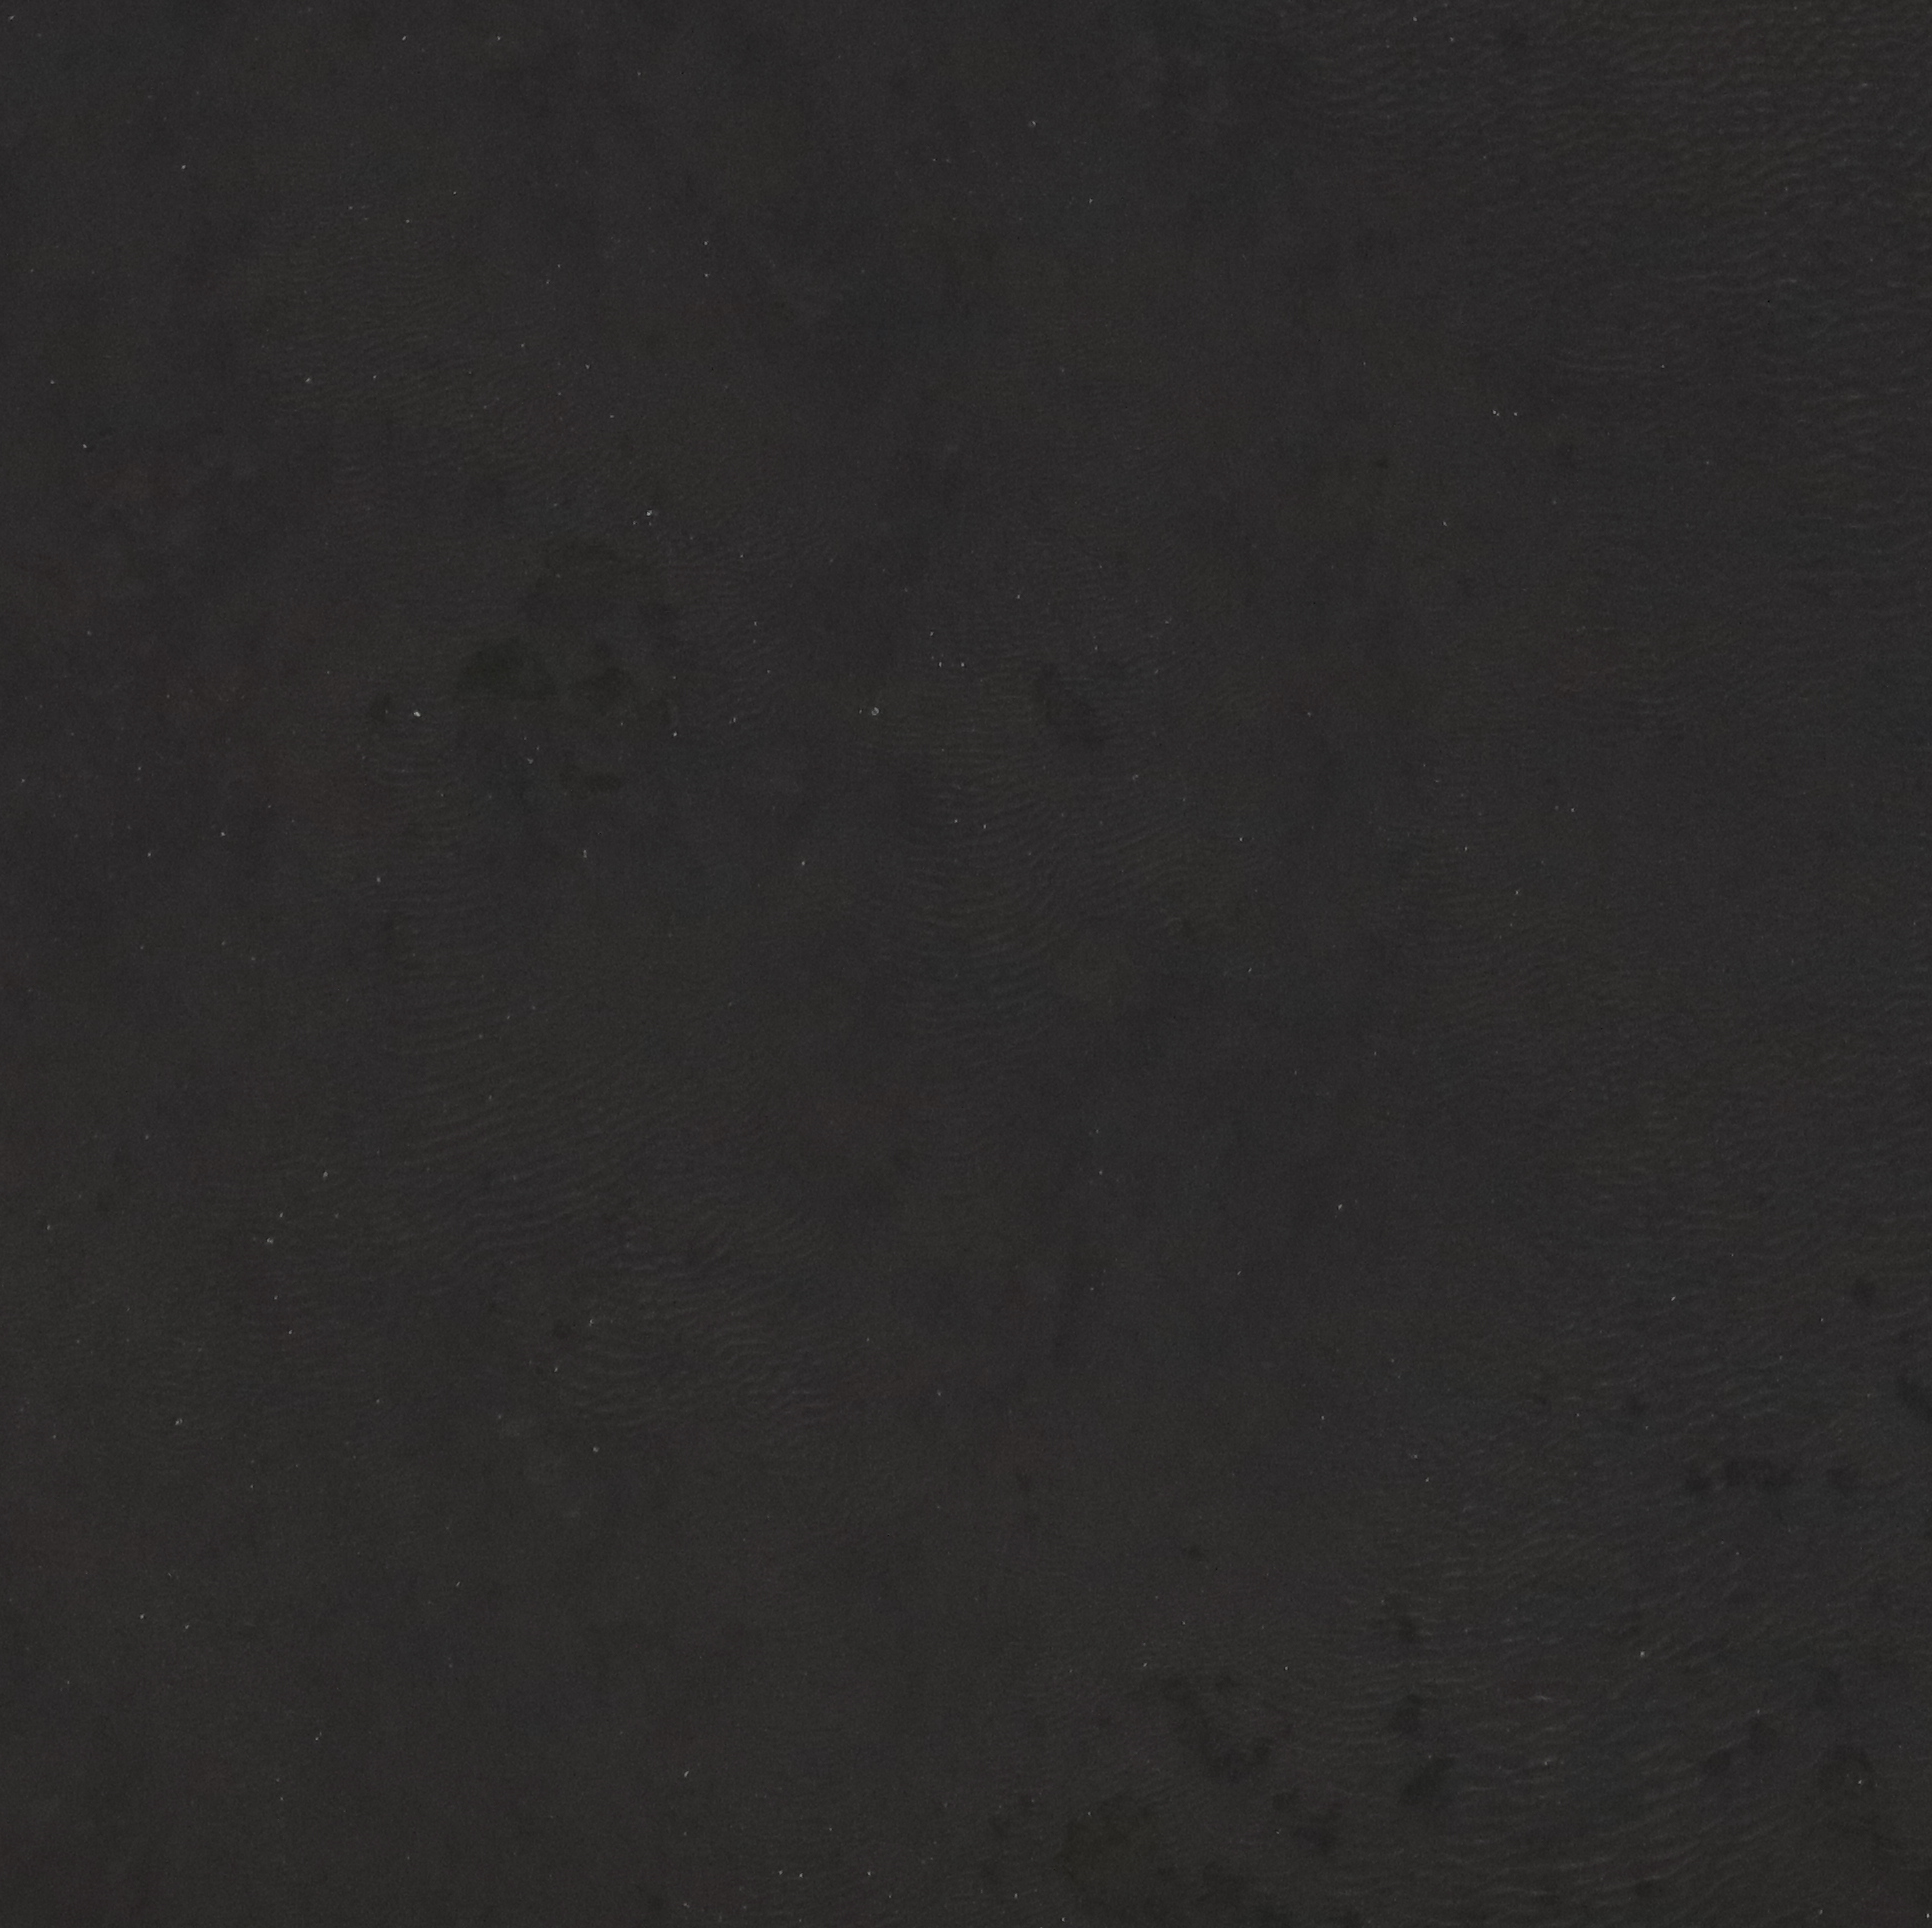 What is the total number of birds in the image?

0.